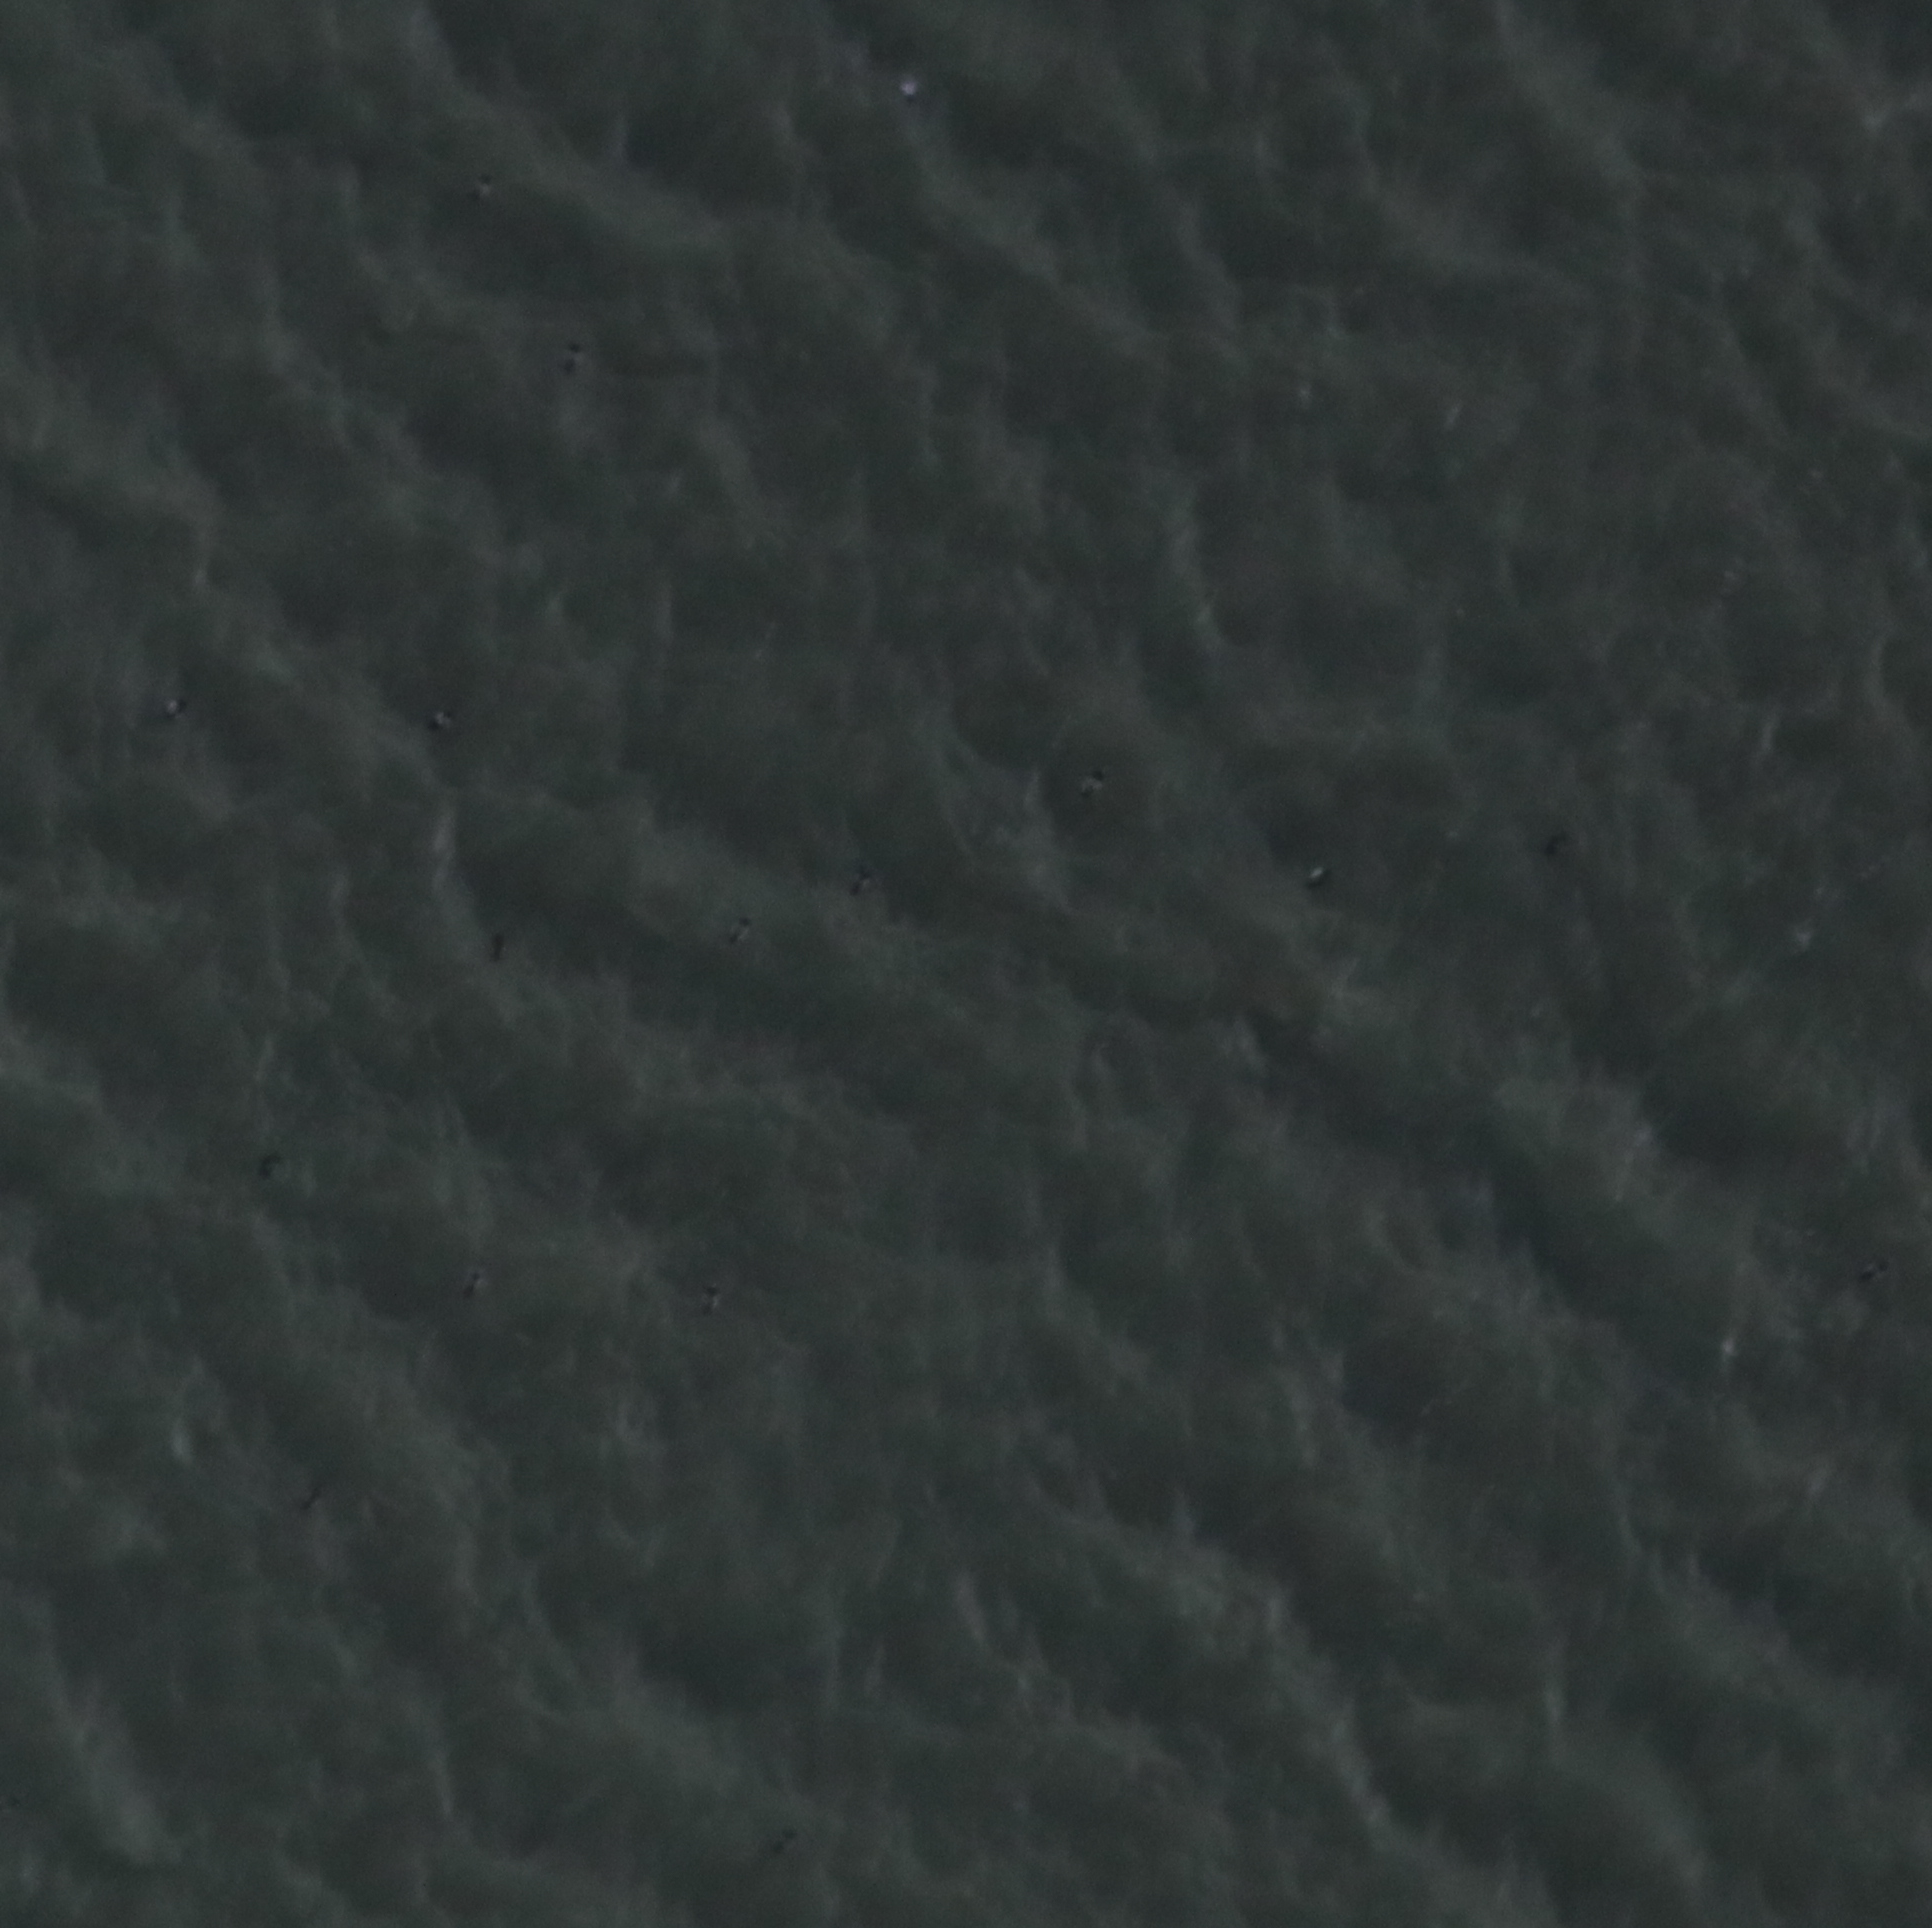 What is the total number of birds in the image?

15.